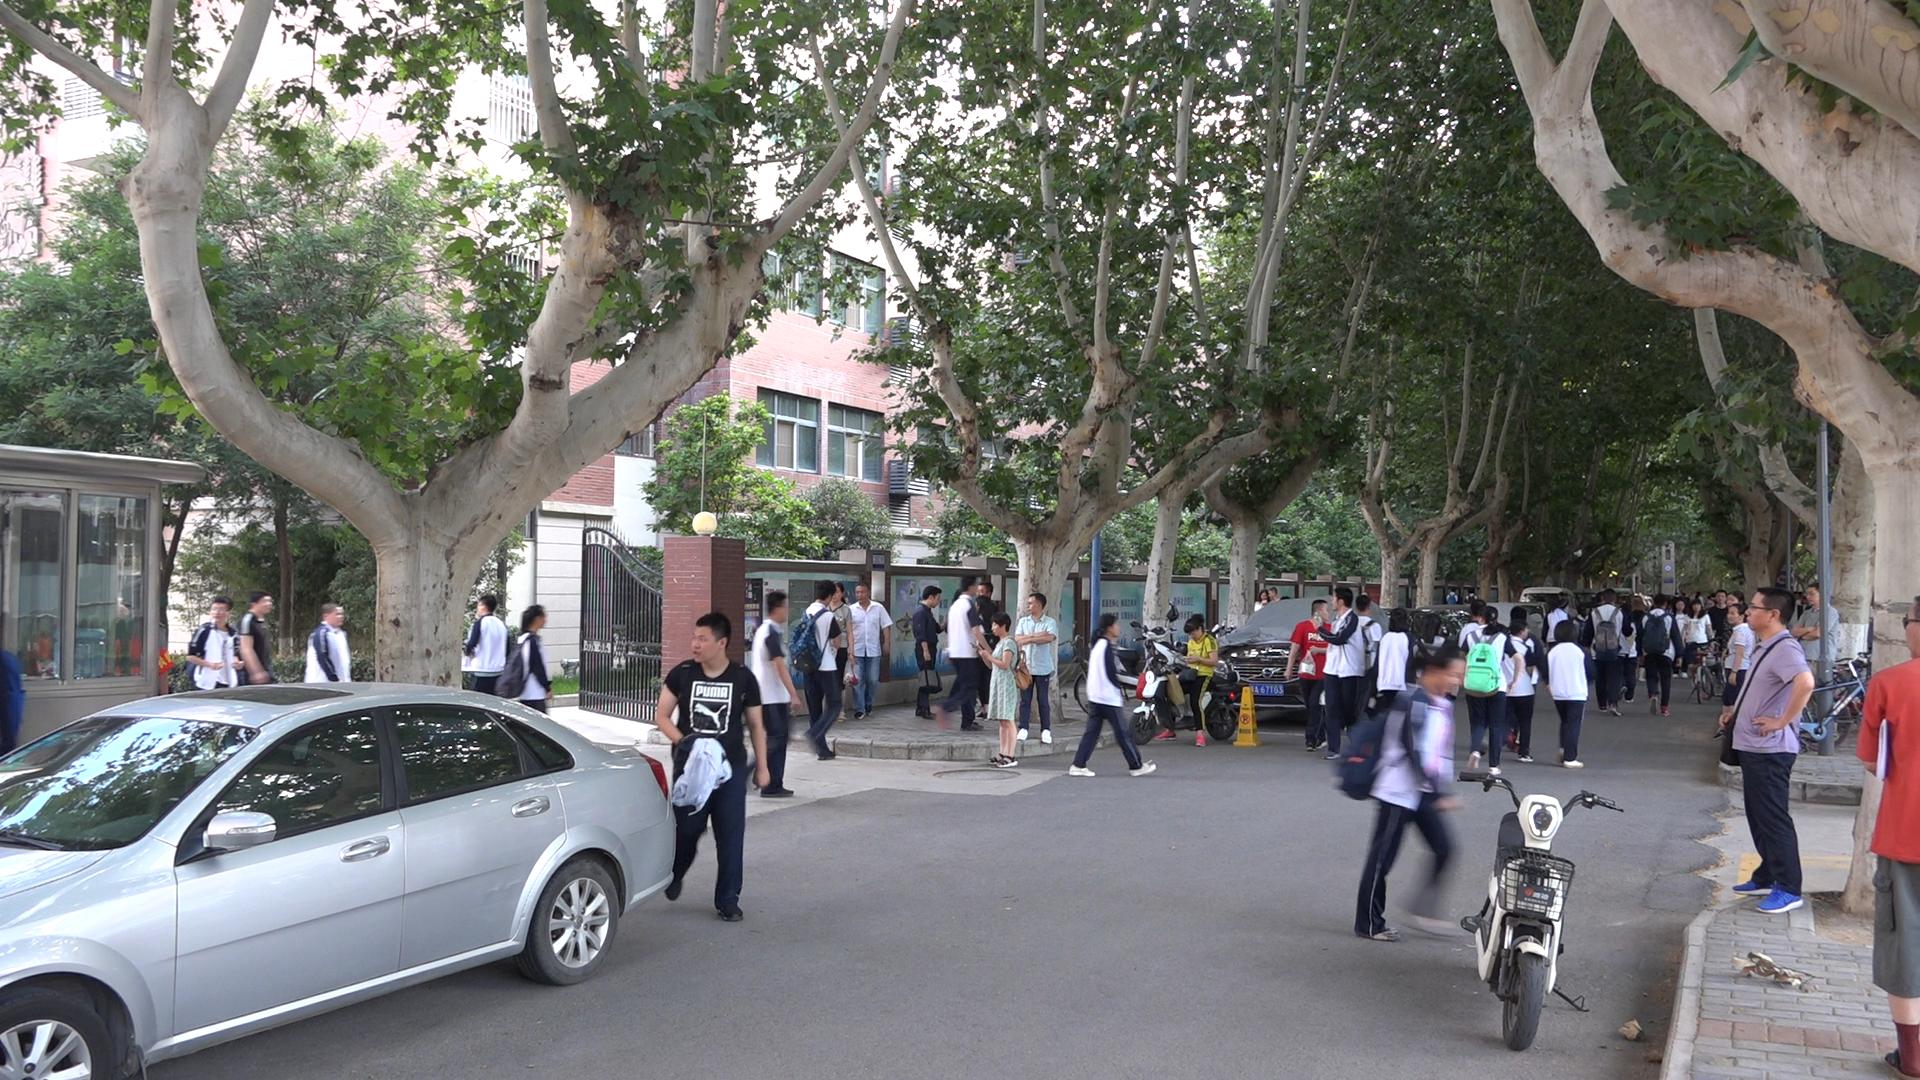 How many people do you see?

46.